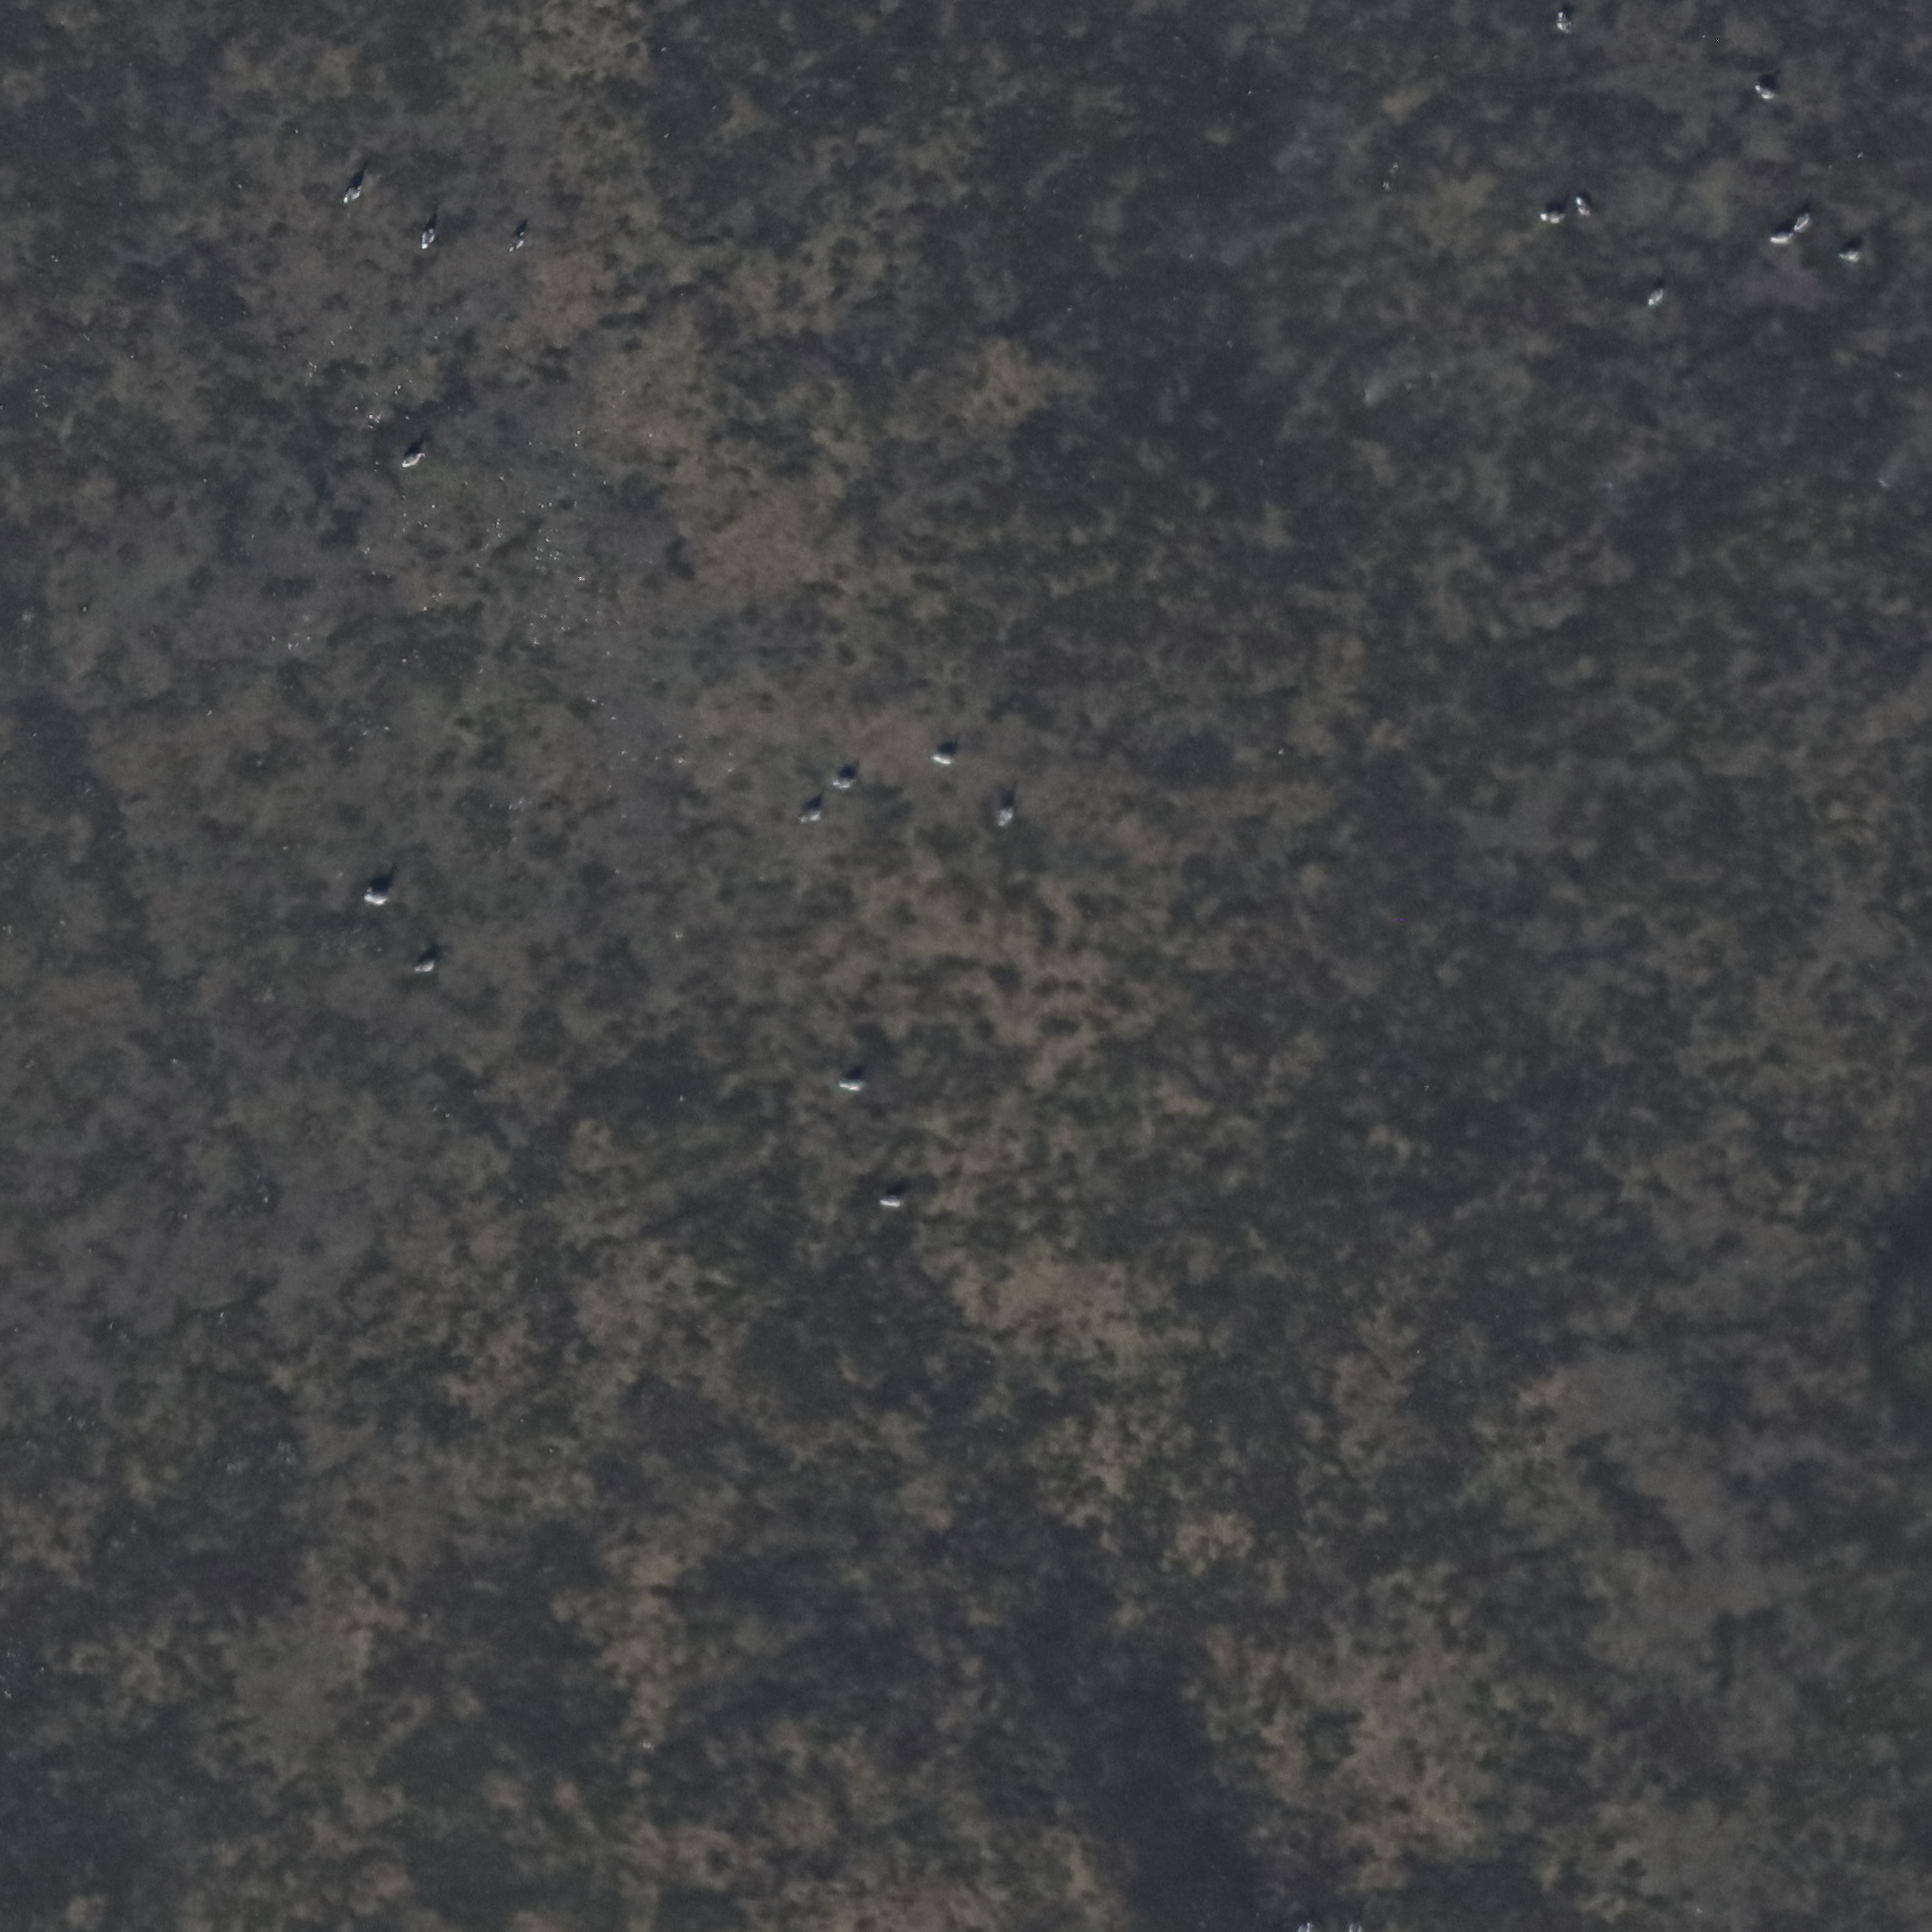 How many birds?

21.